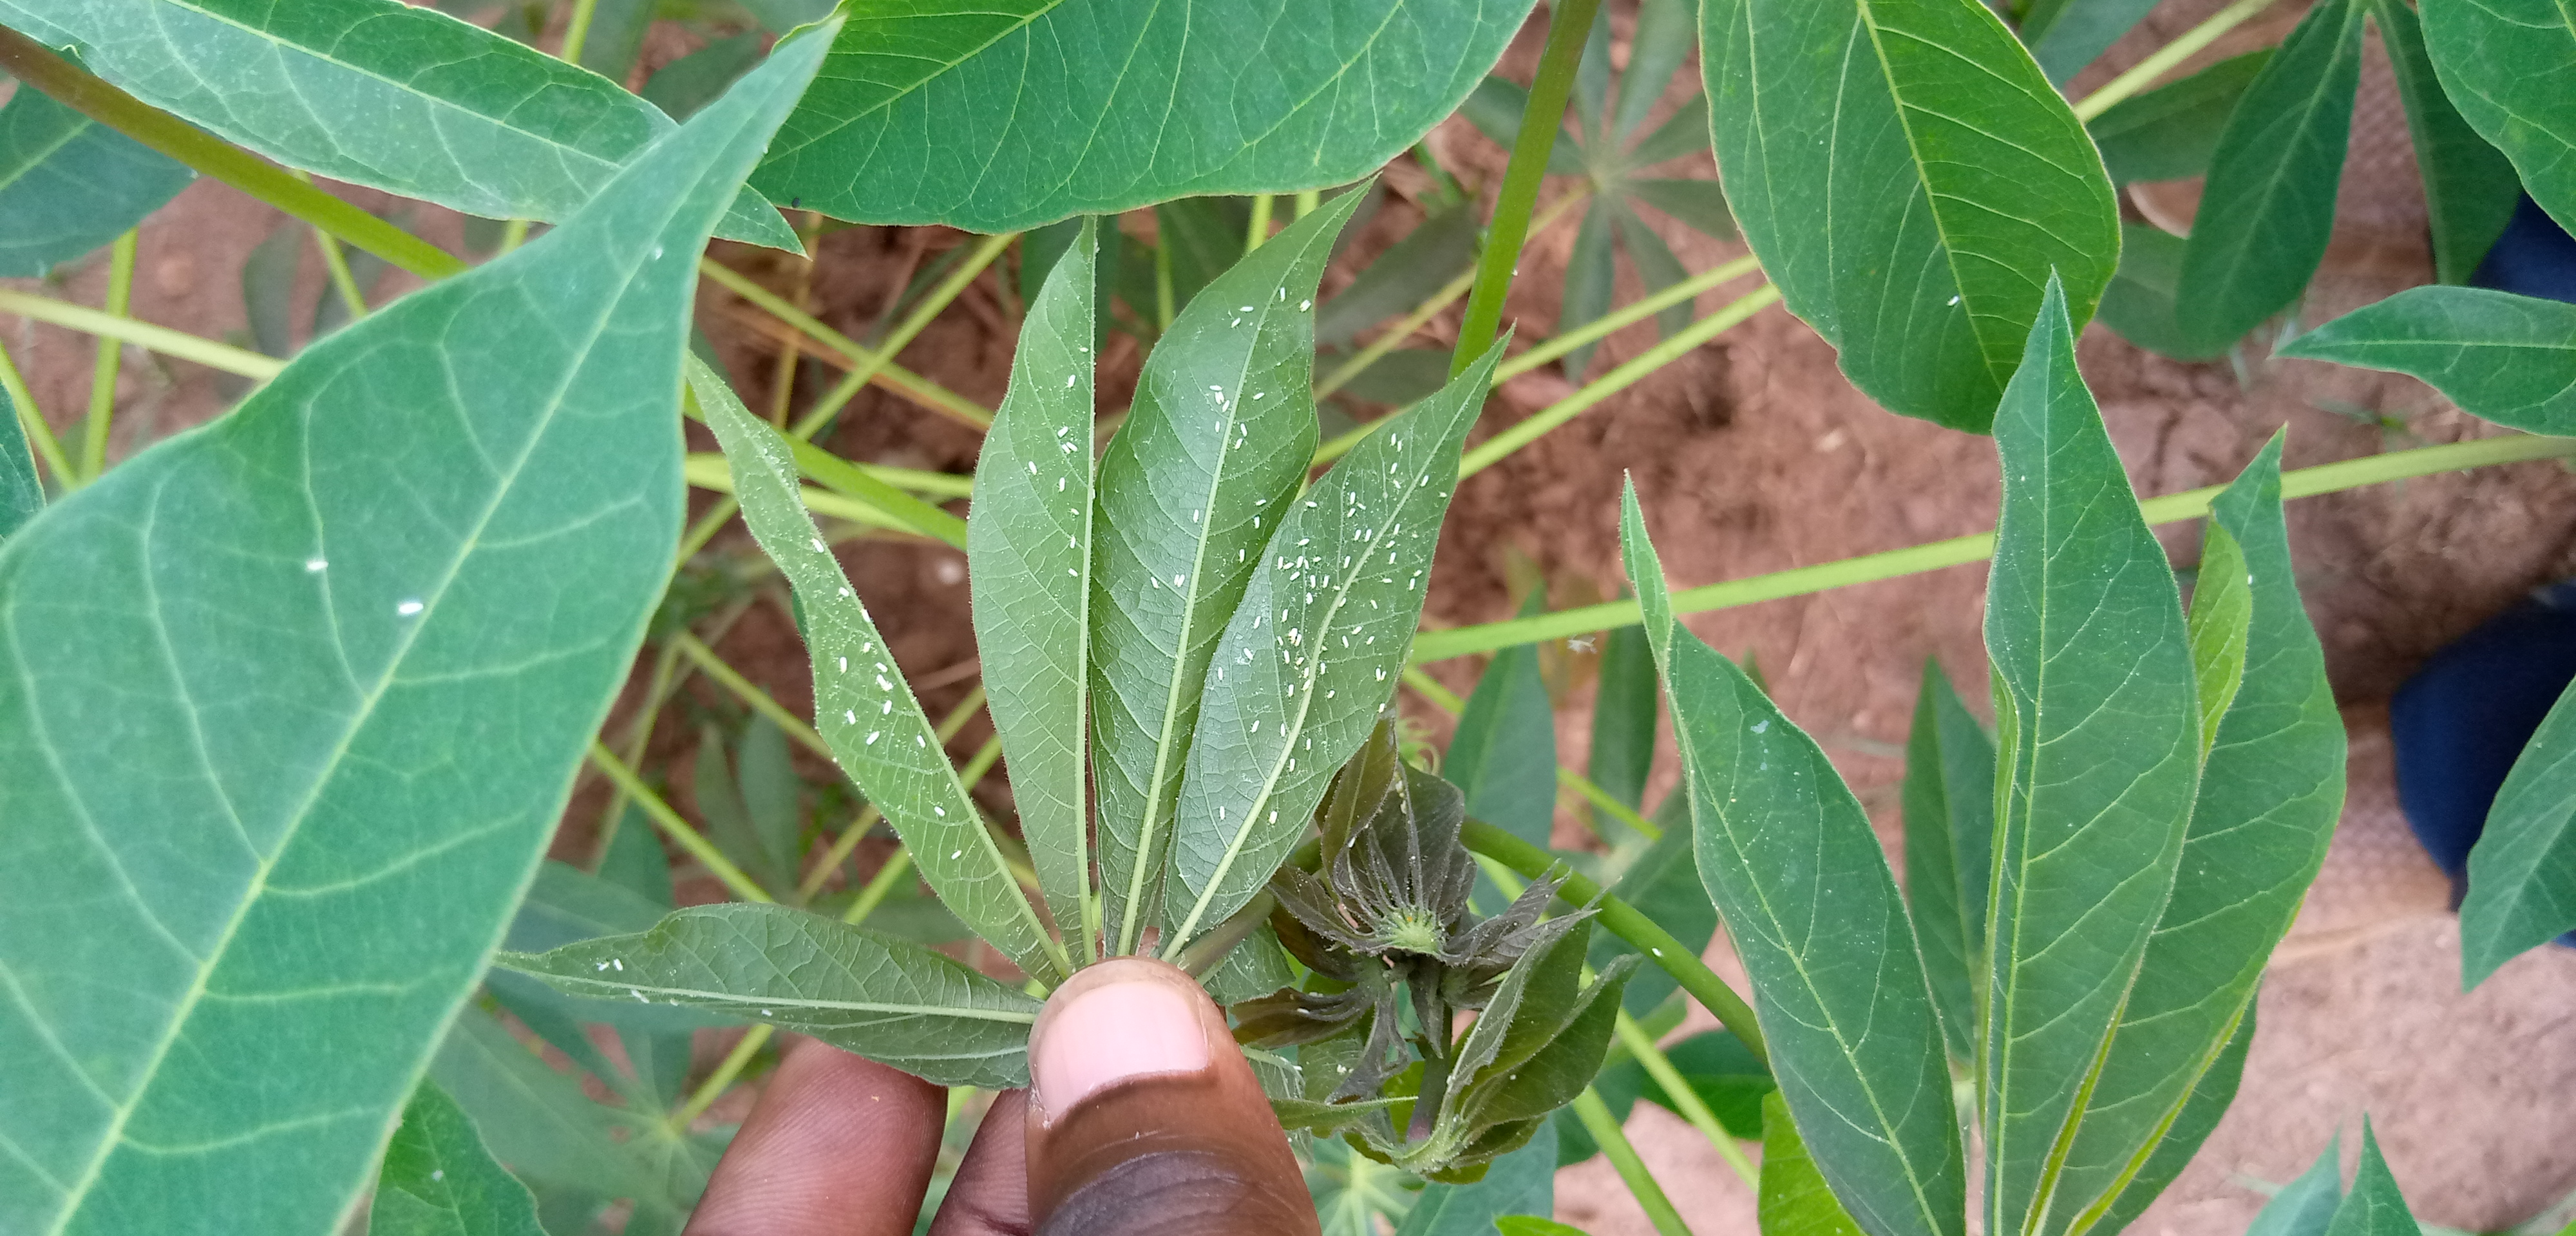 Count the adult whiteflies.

121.